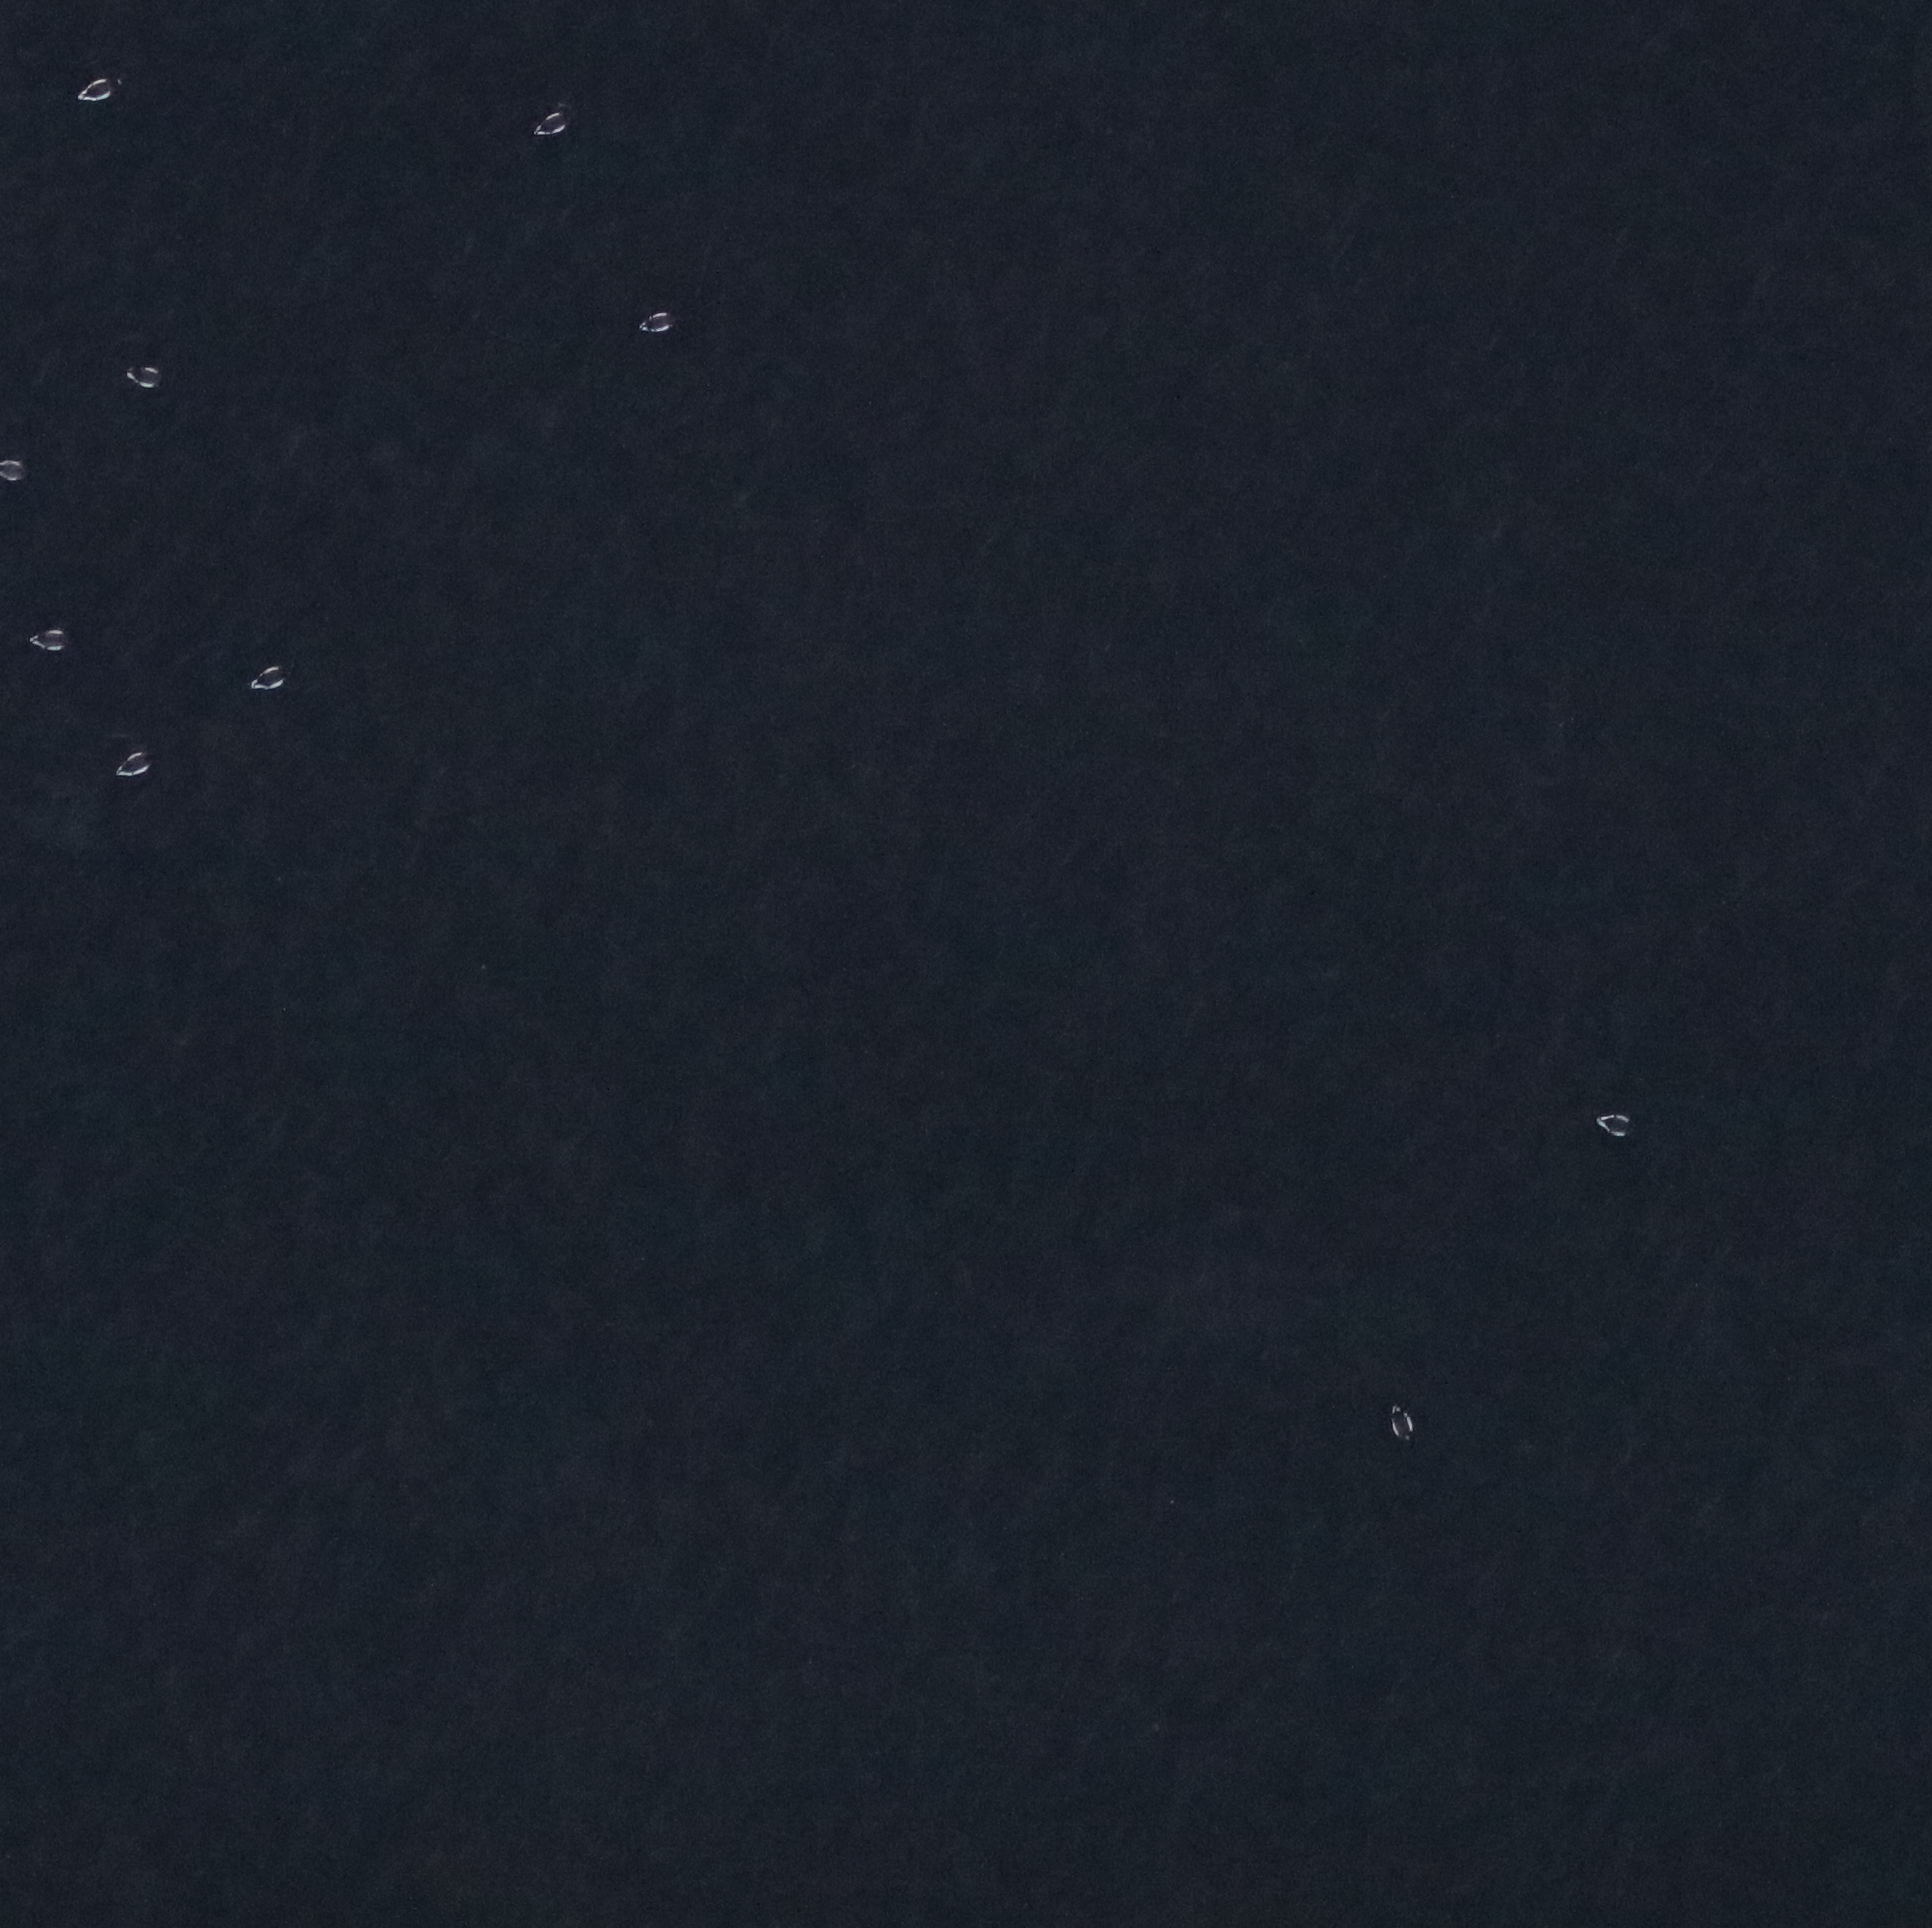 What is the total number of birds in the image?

10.